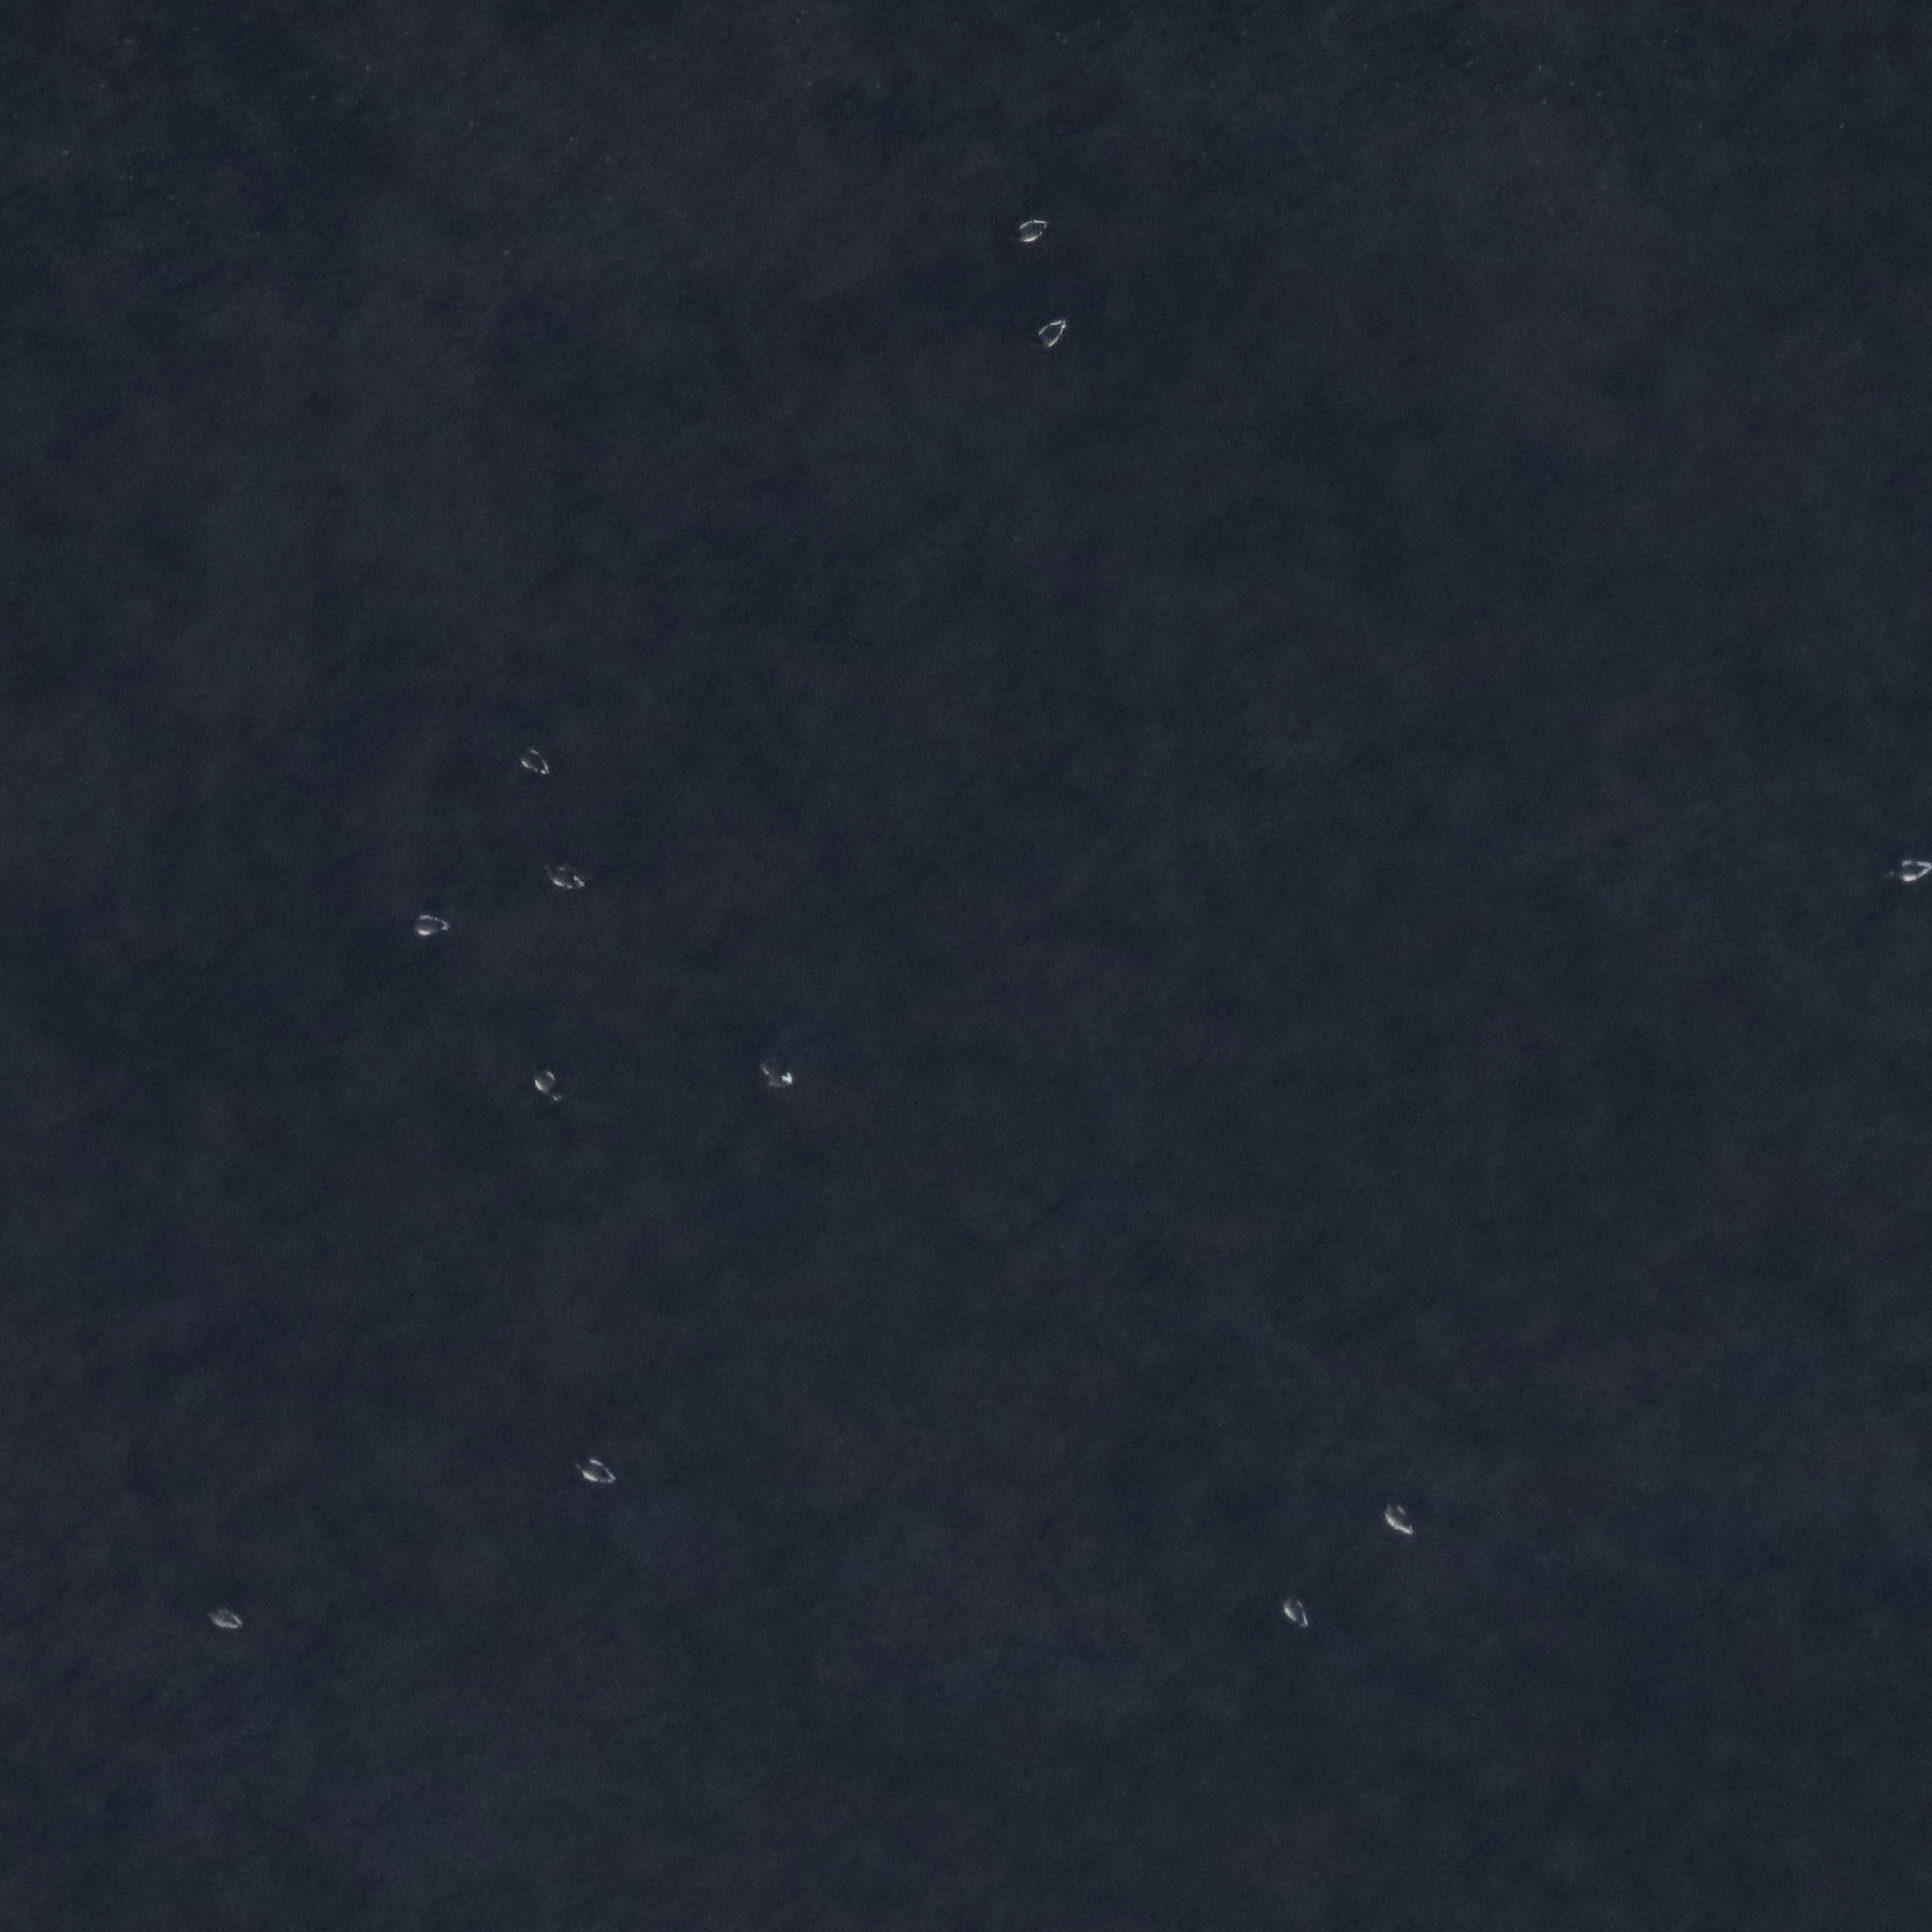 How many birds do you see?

12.